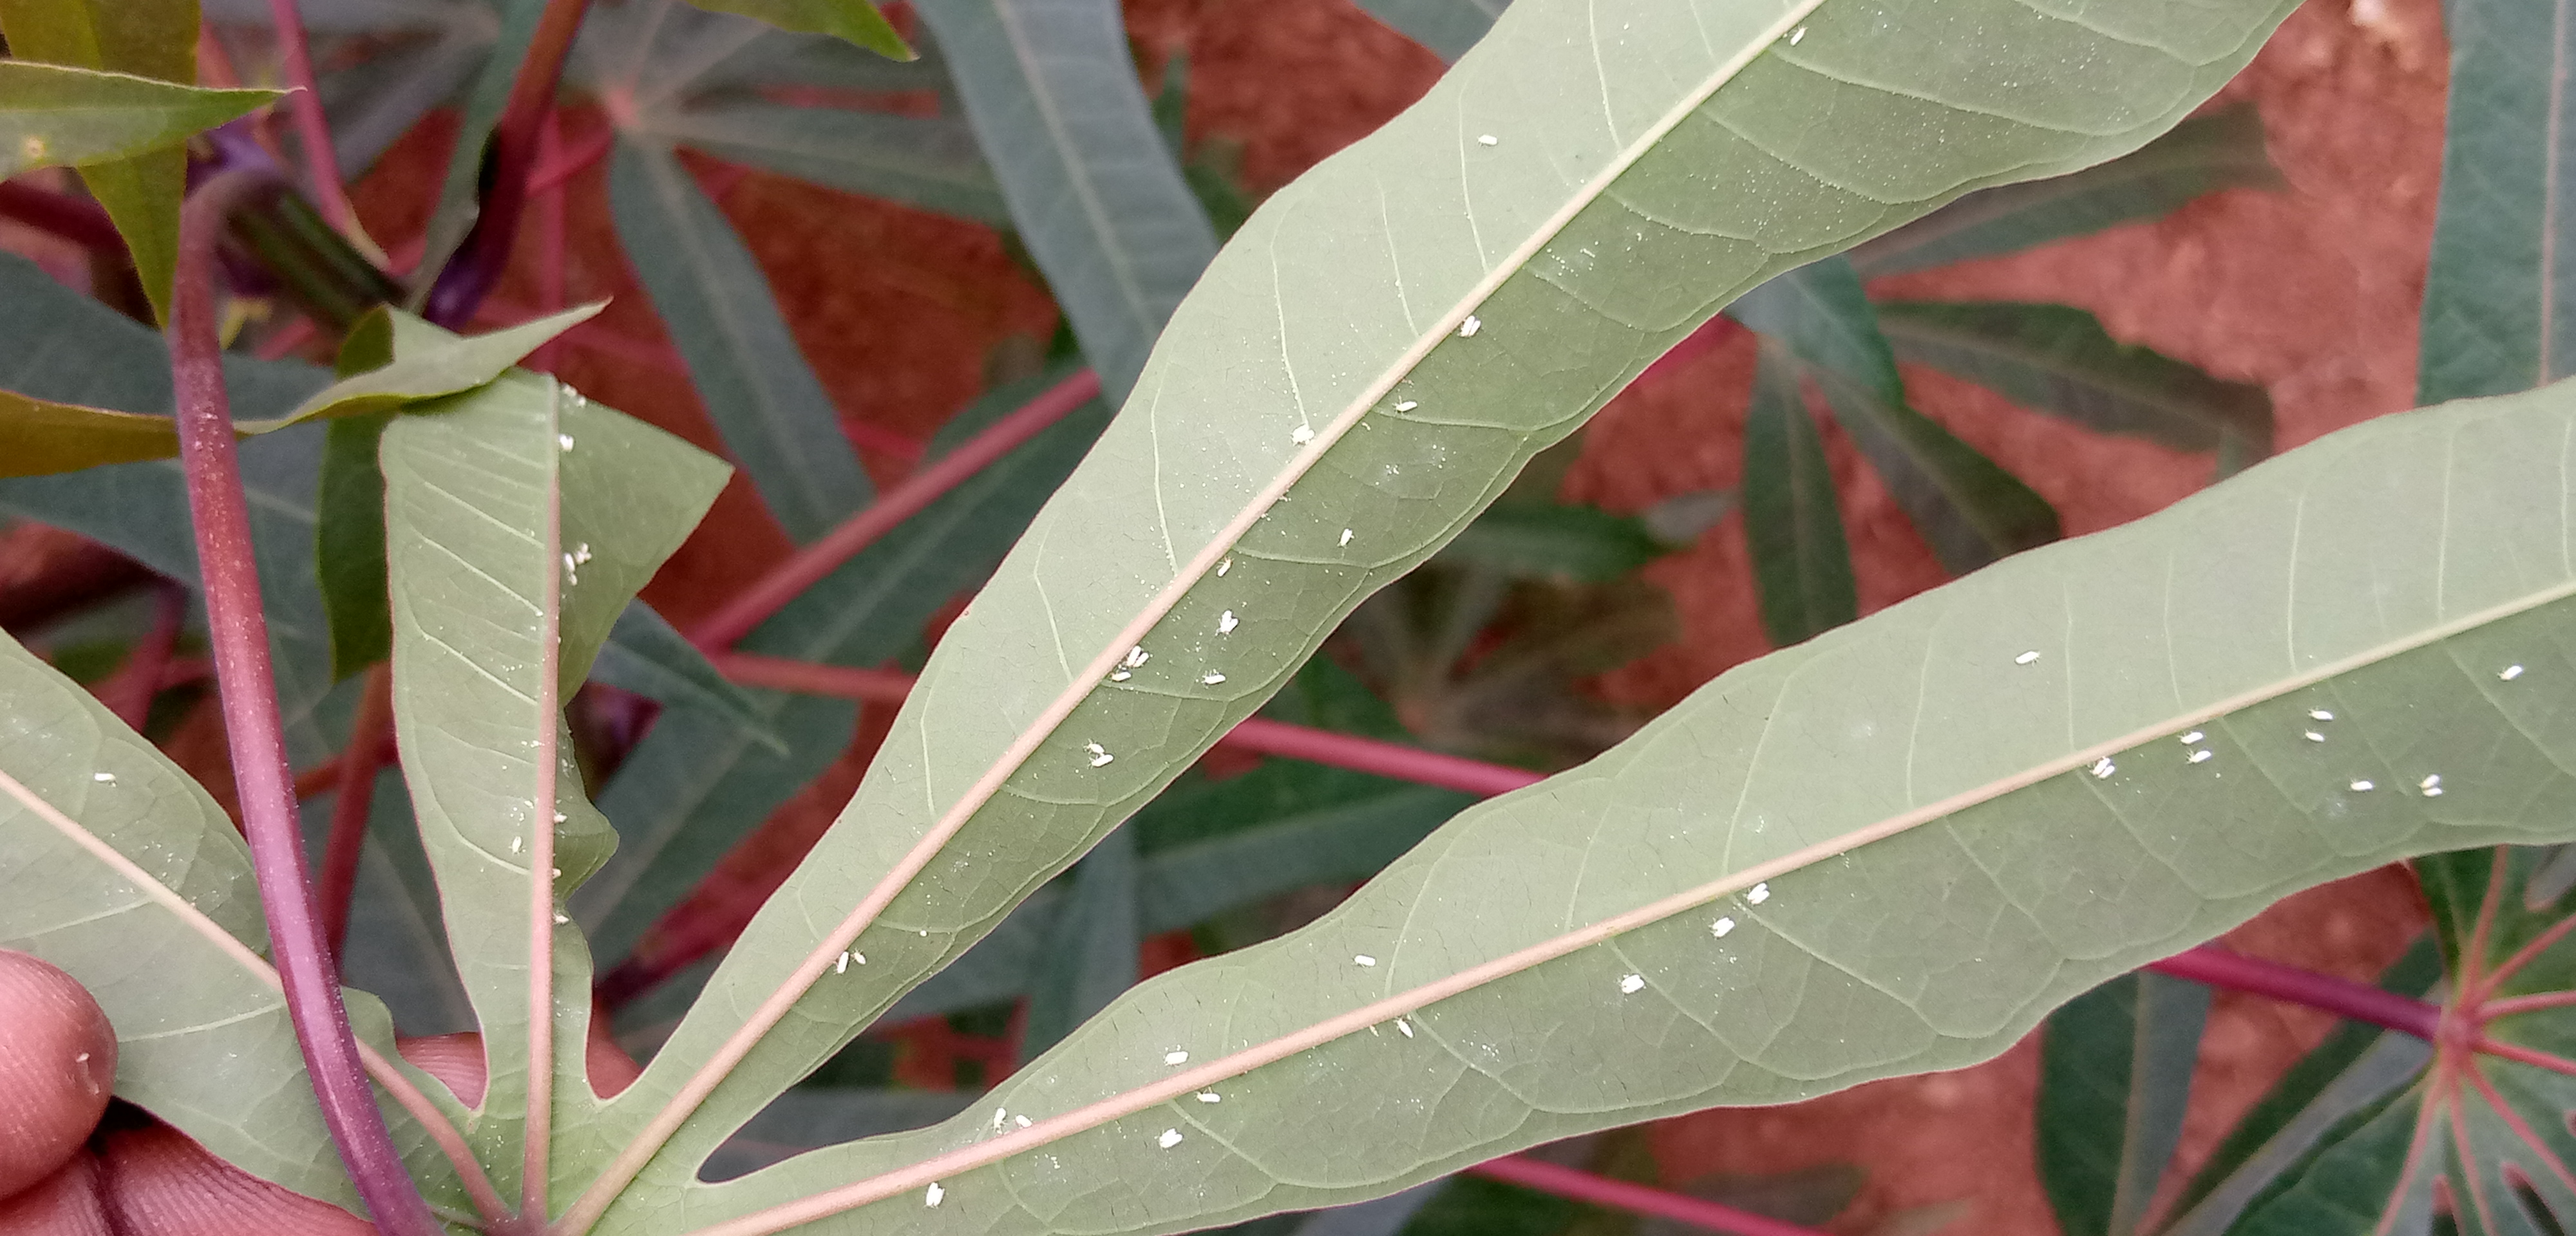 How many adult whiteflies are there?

44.